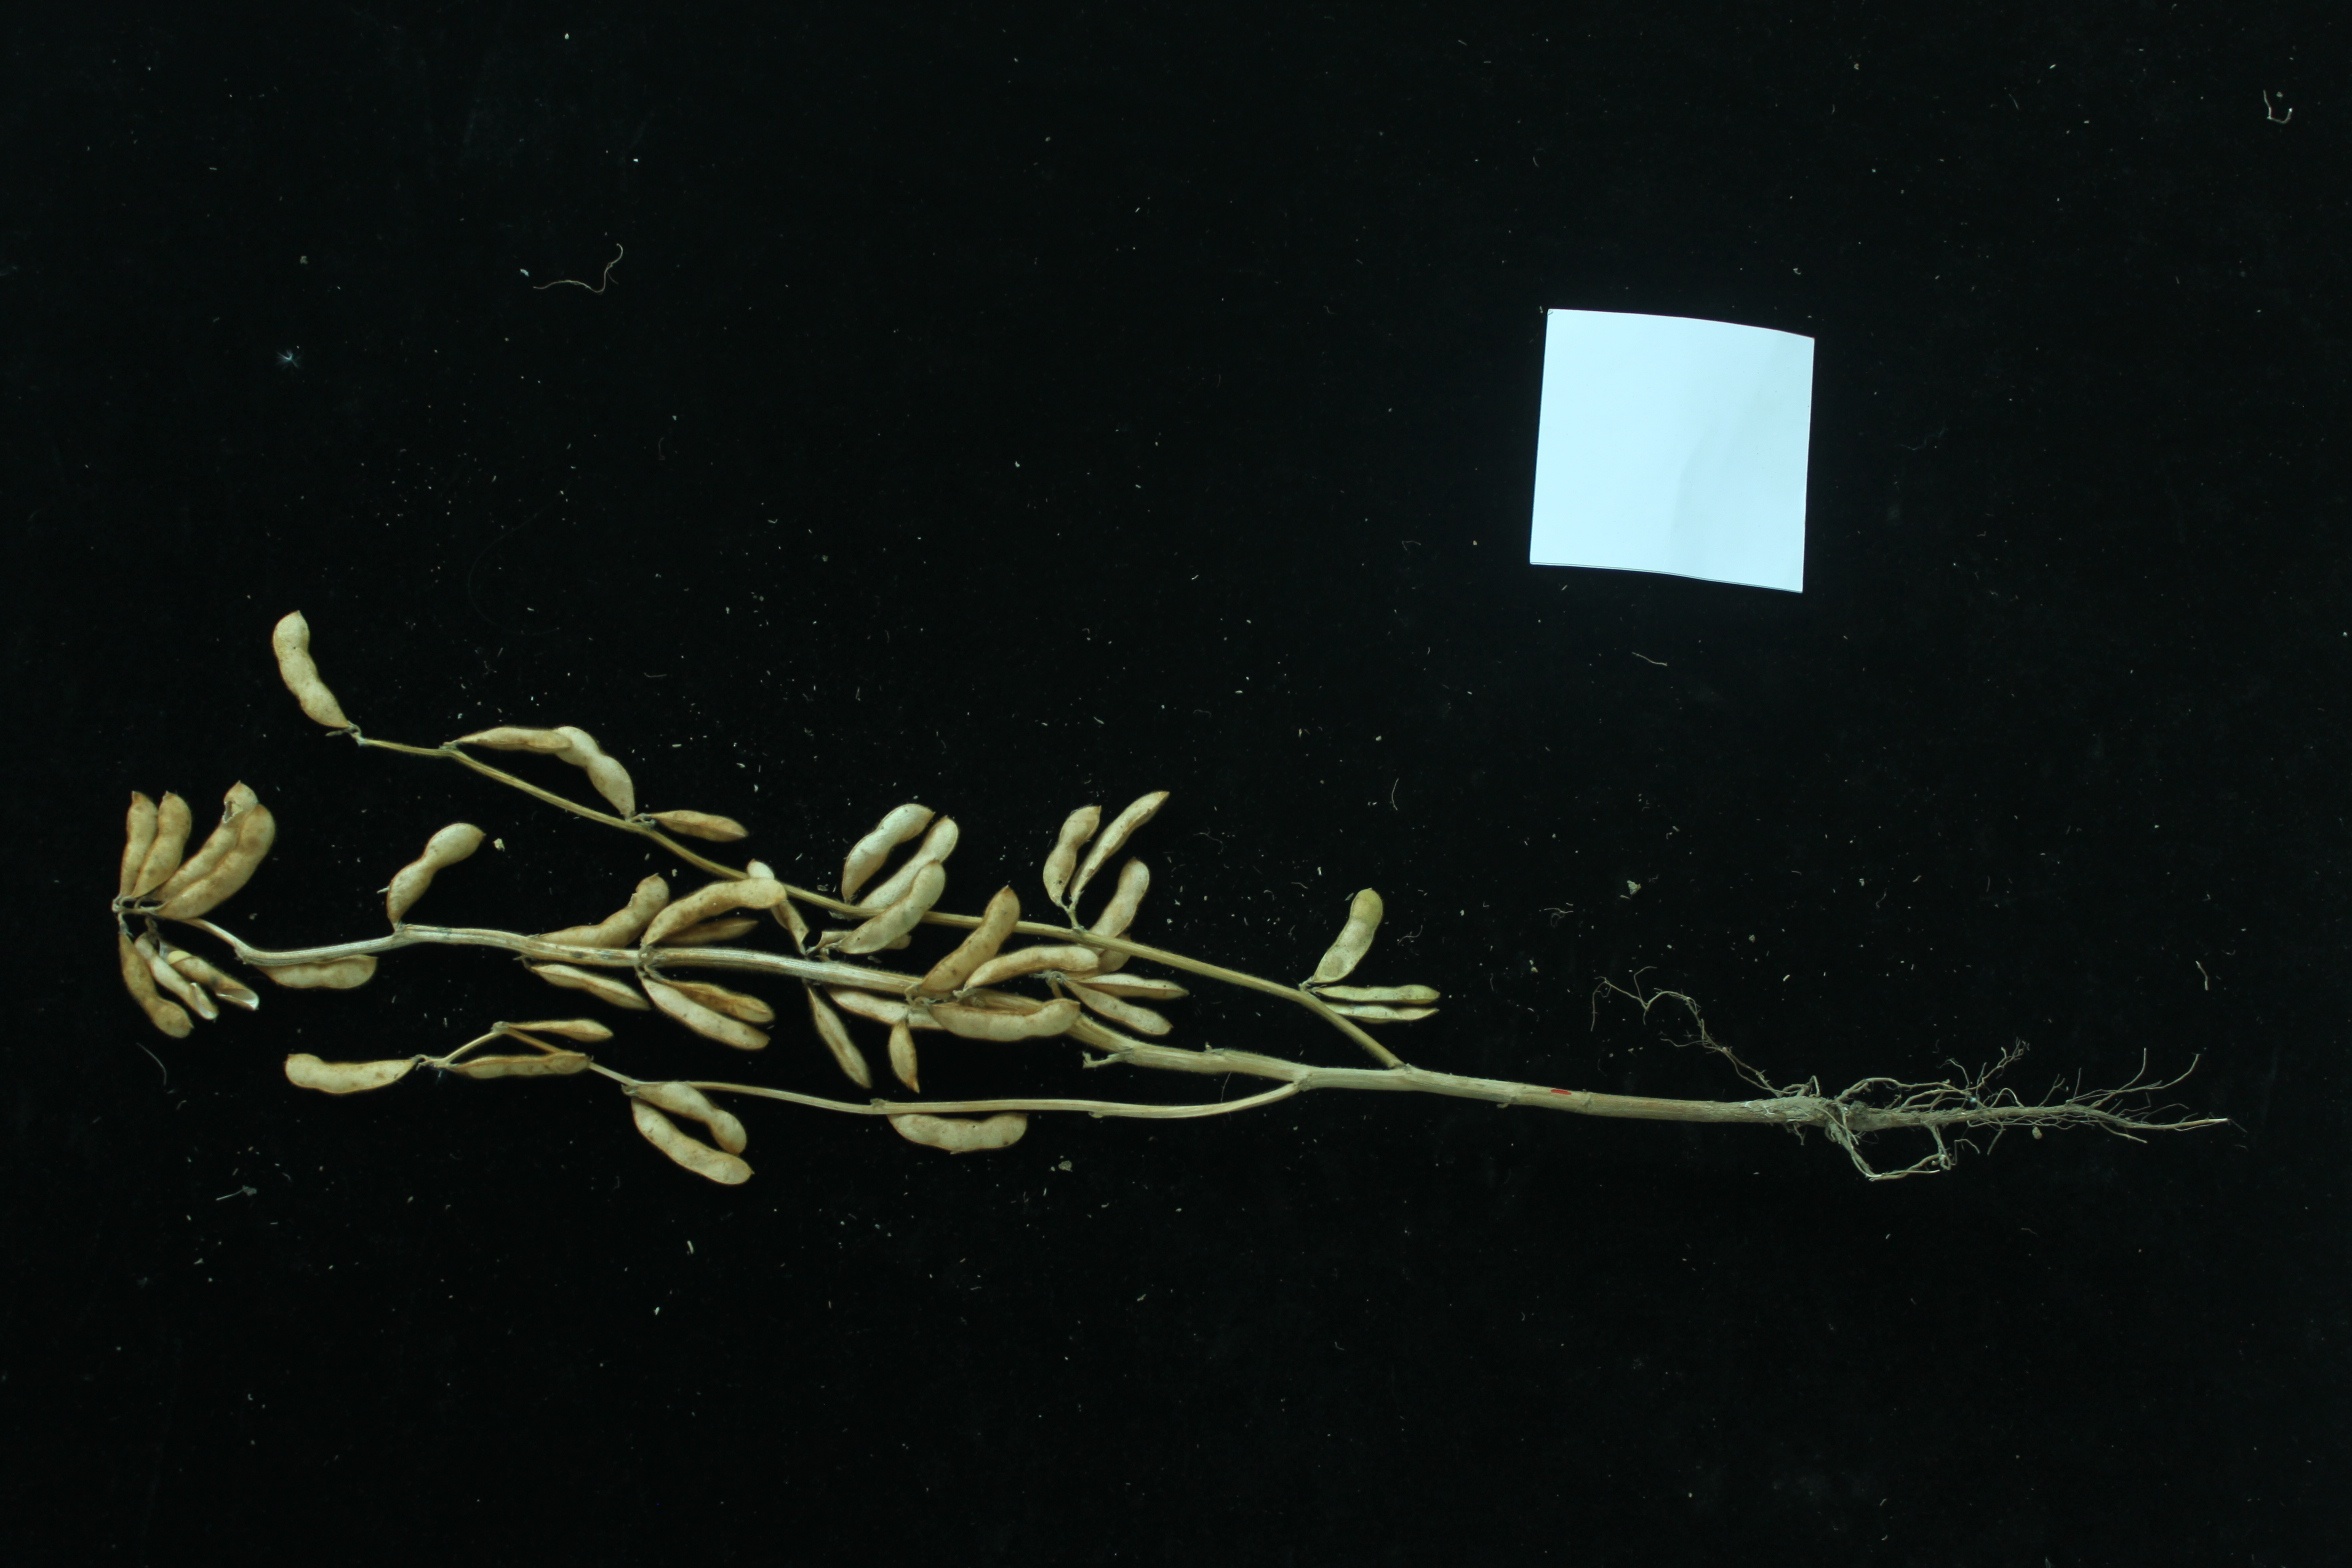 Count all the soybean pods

41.